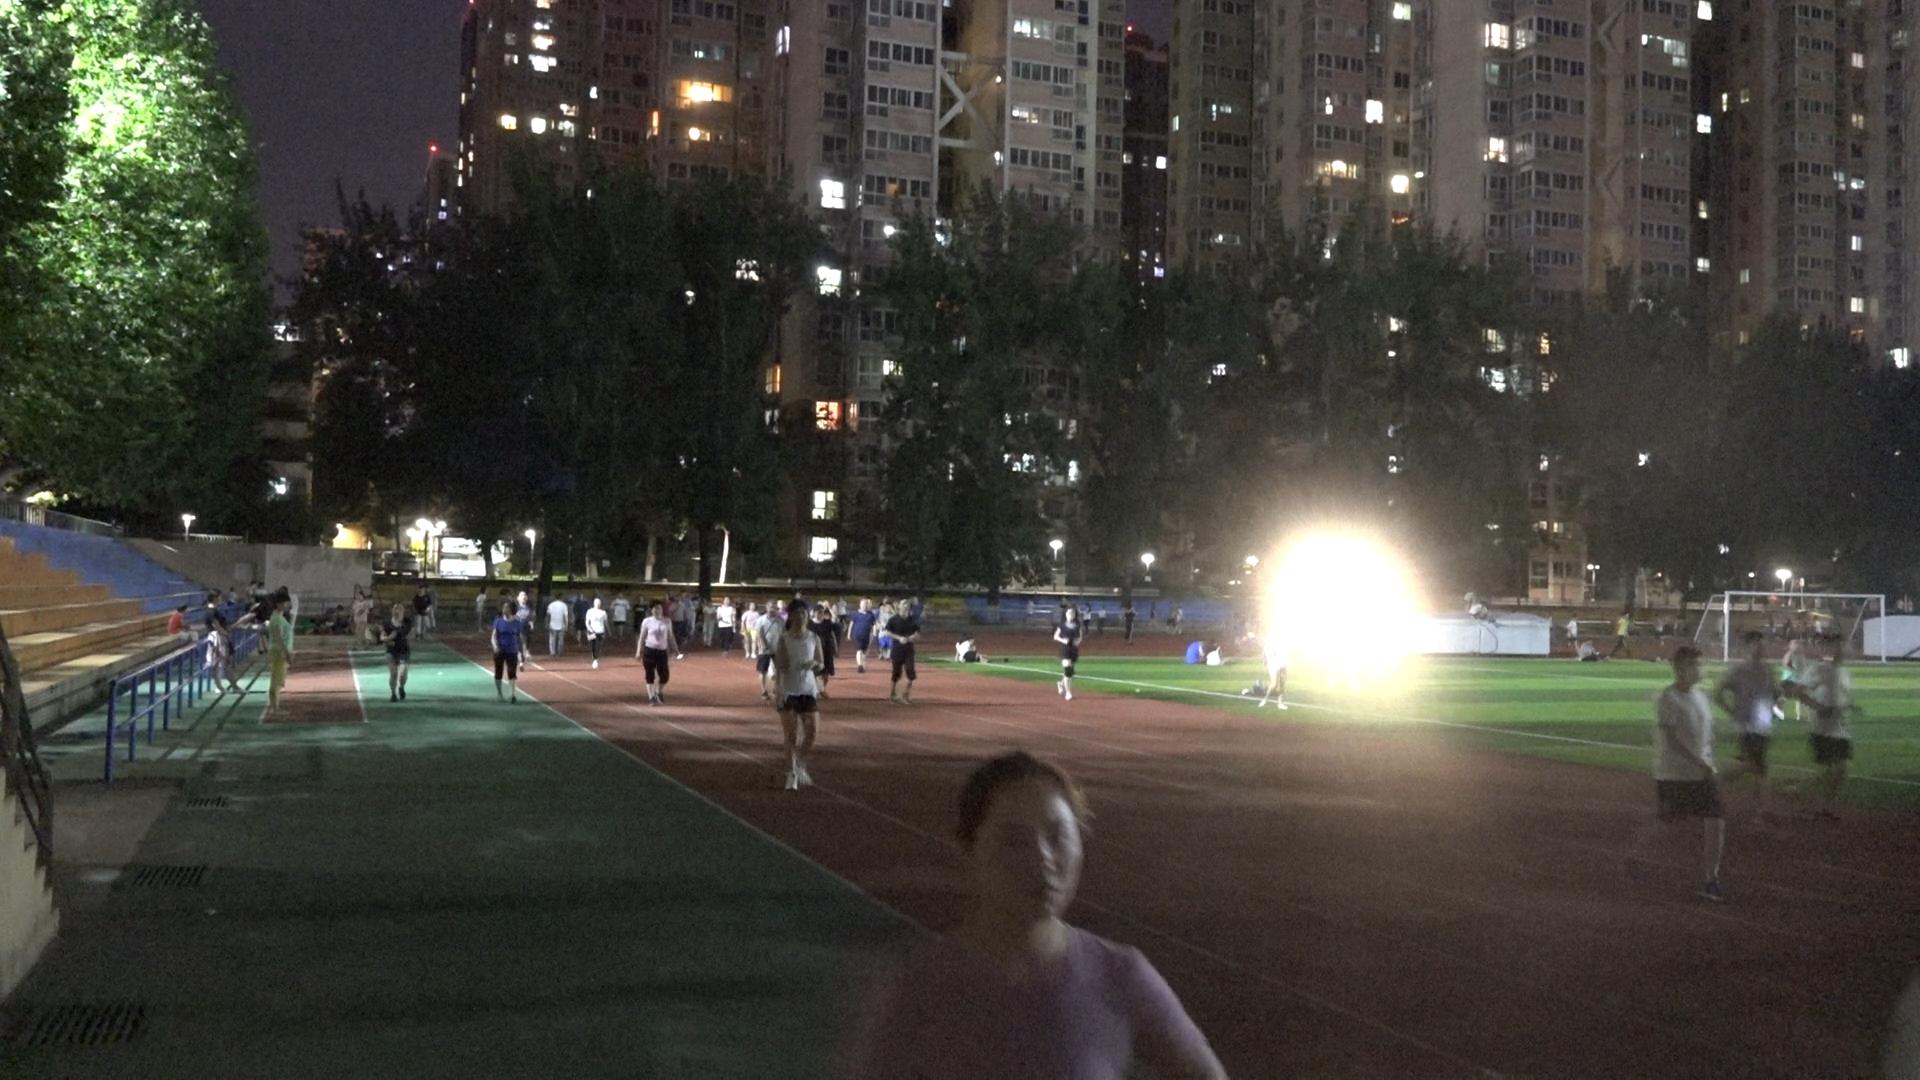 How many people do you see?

76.